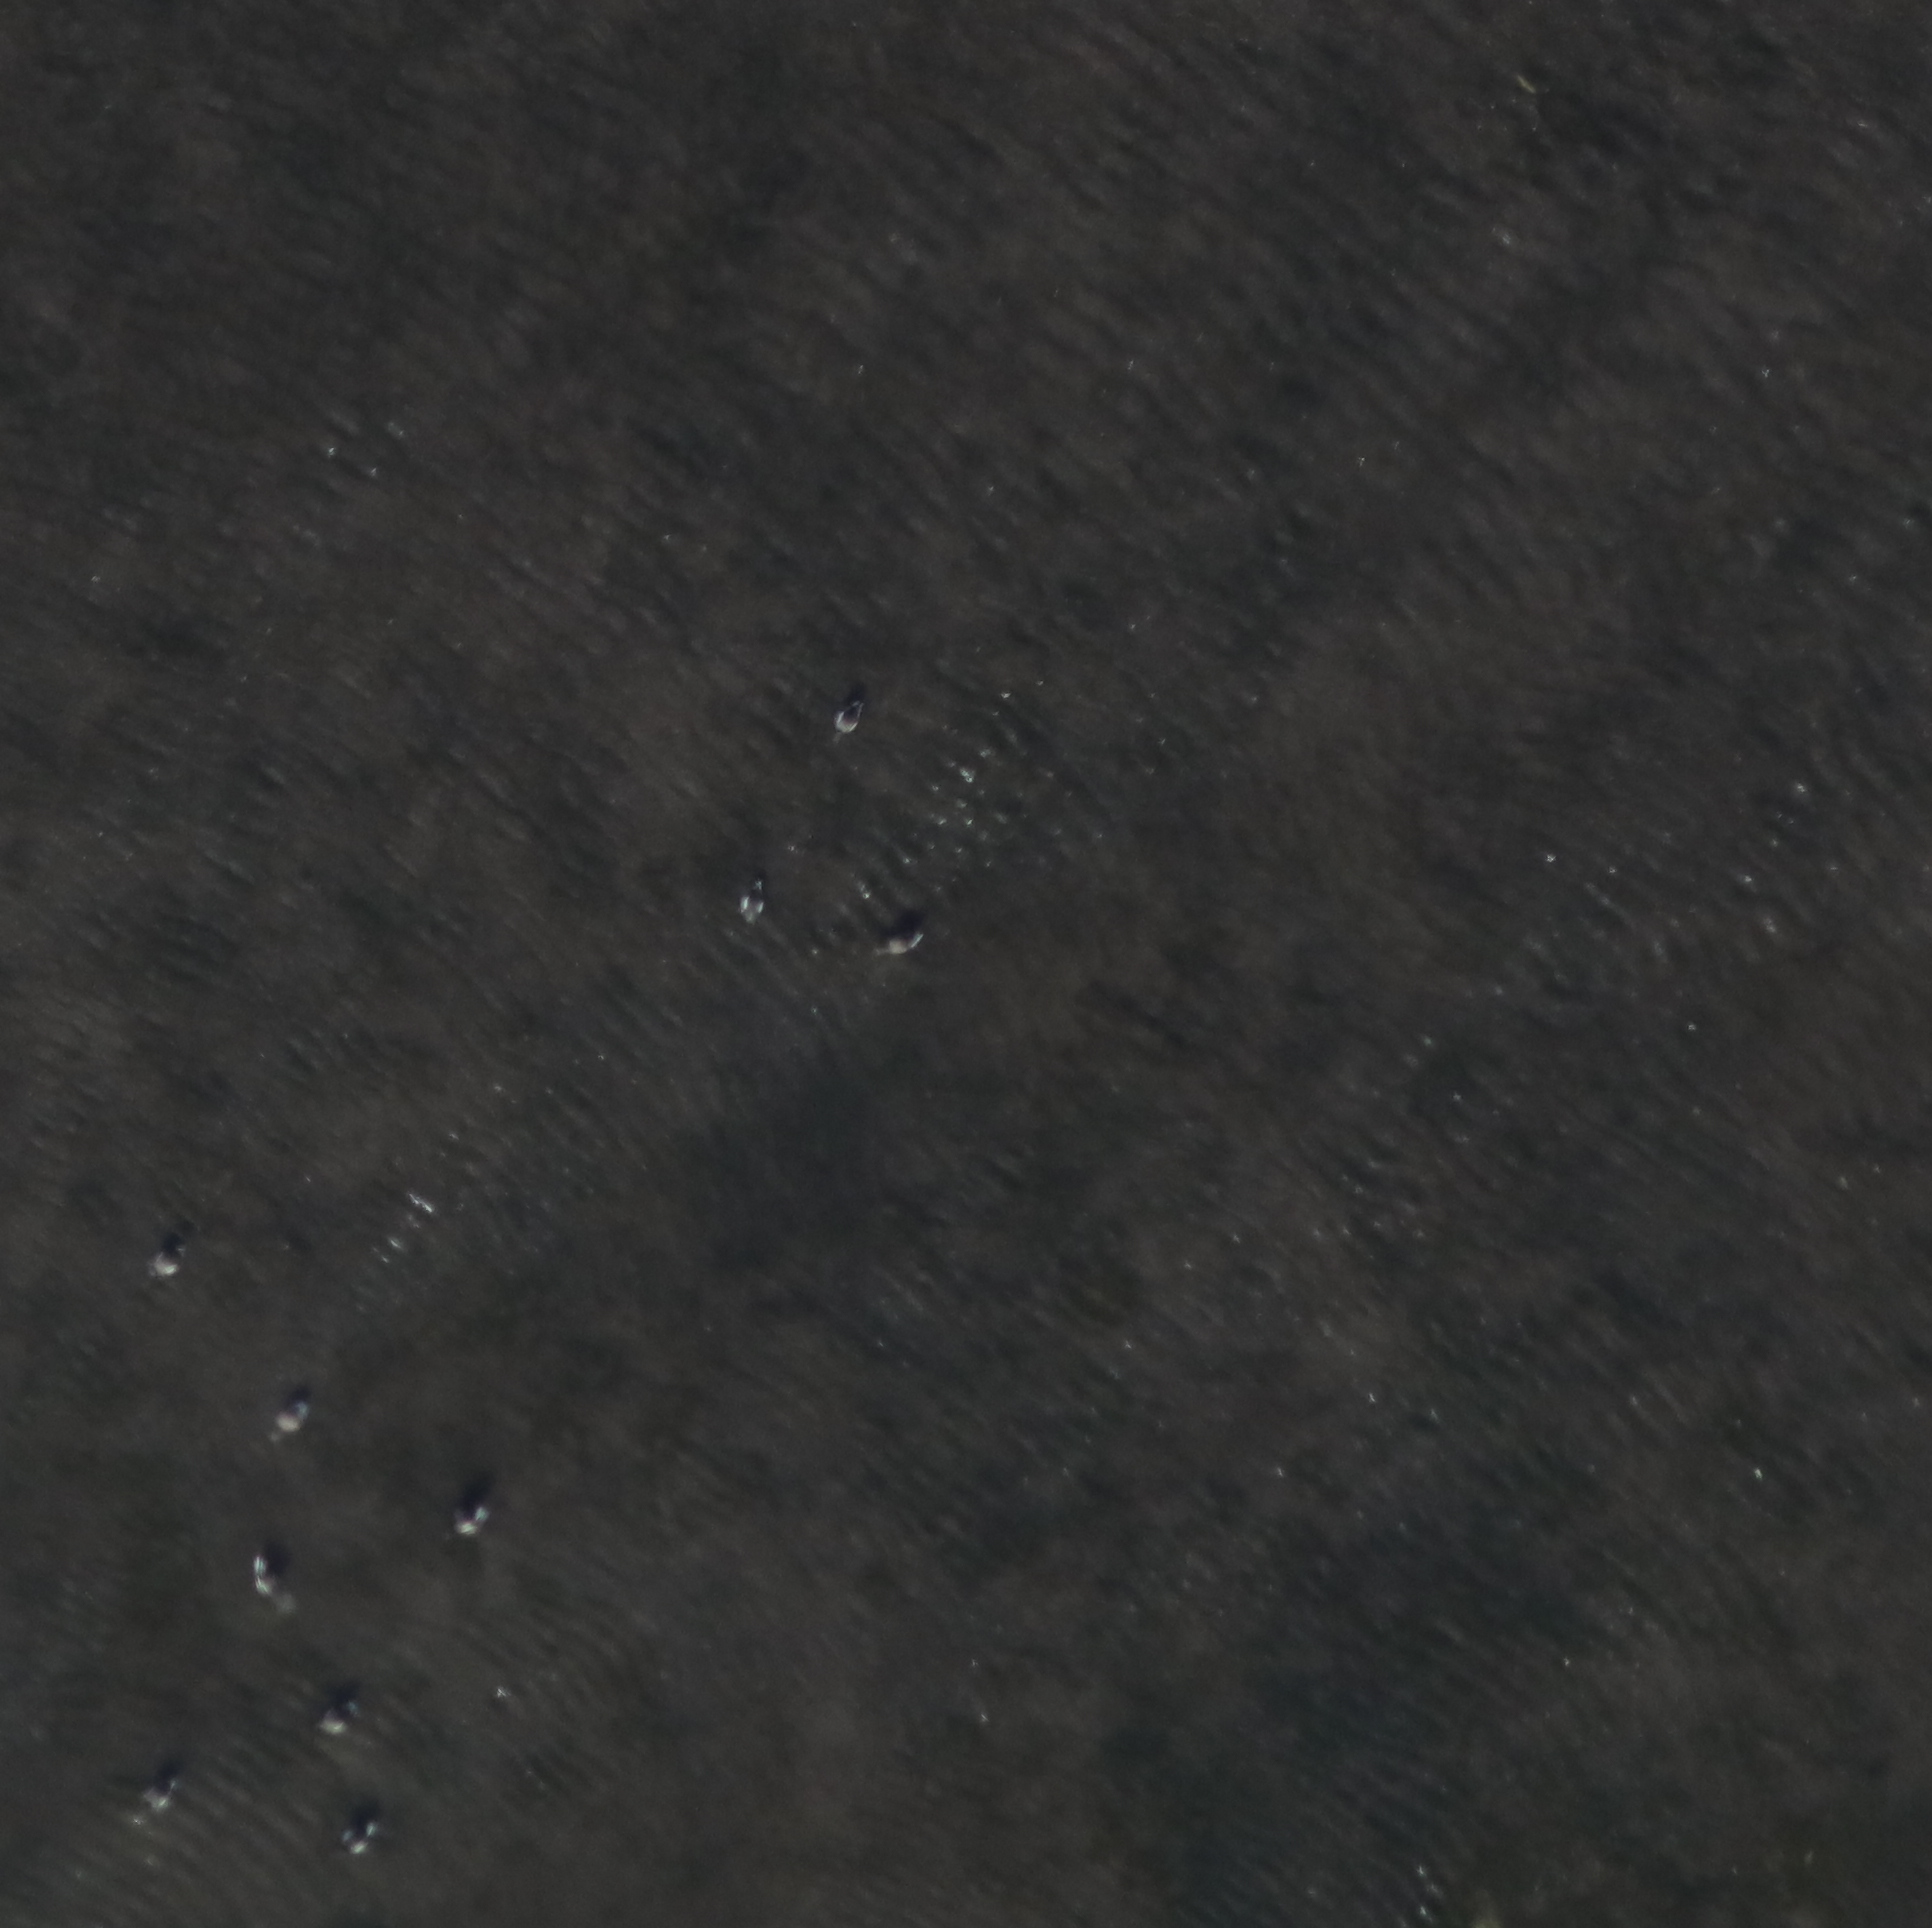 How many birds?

10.